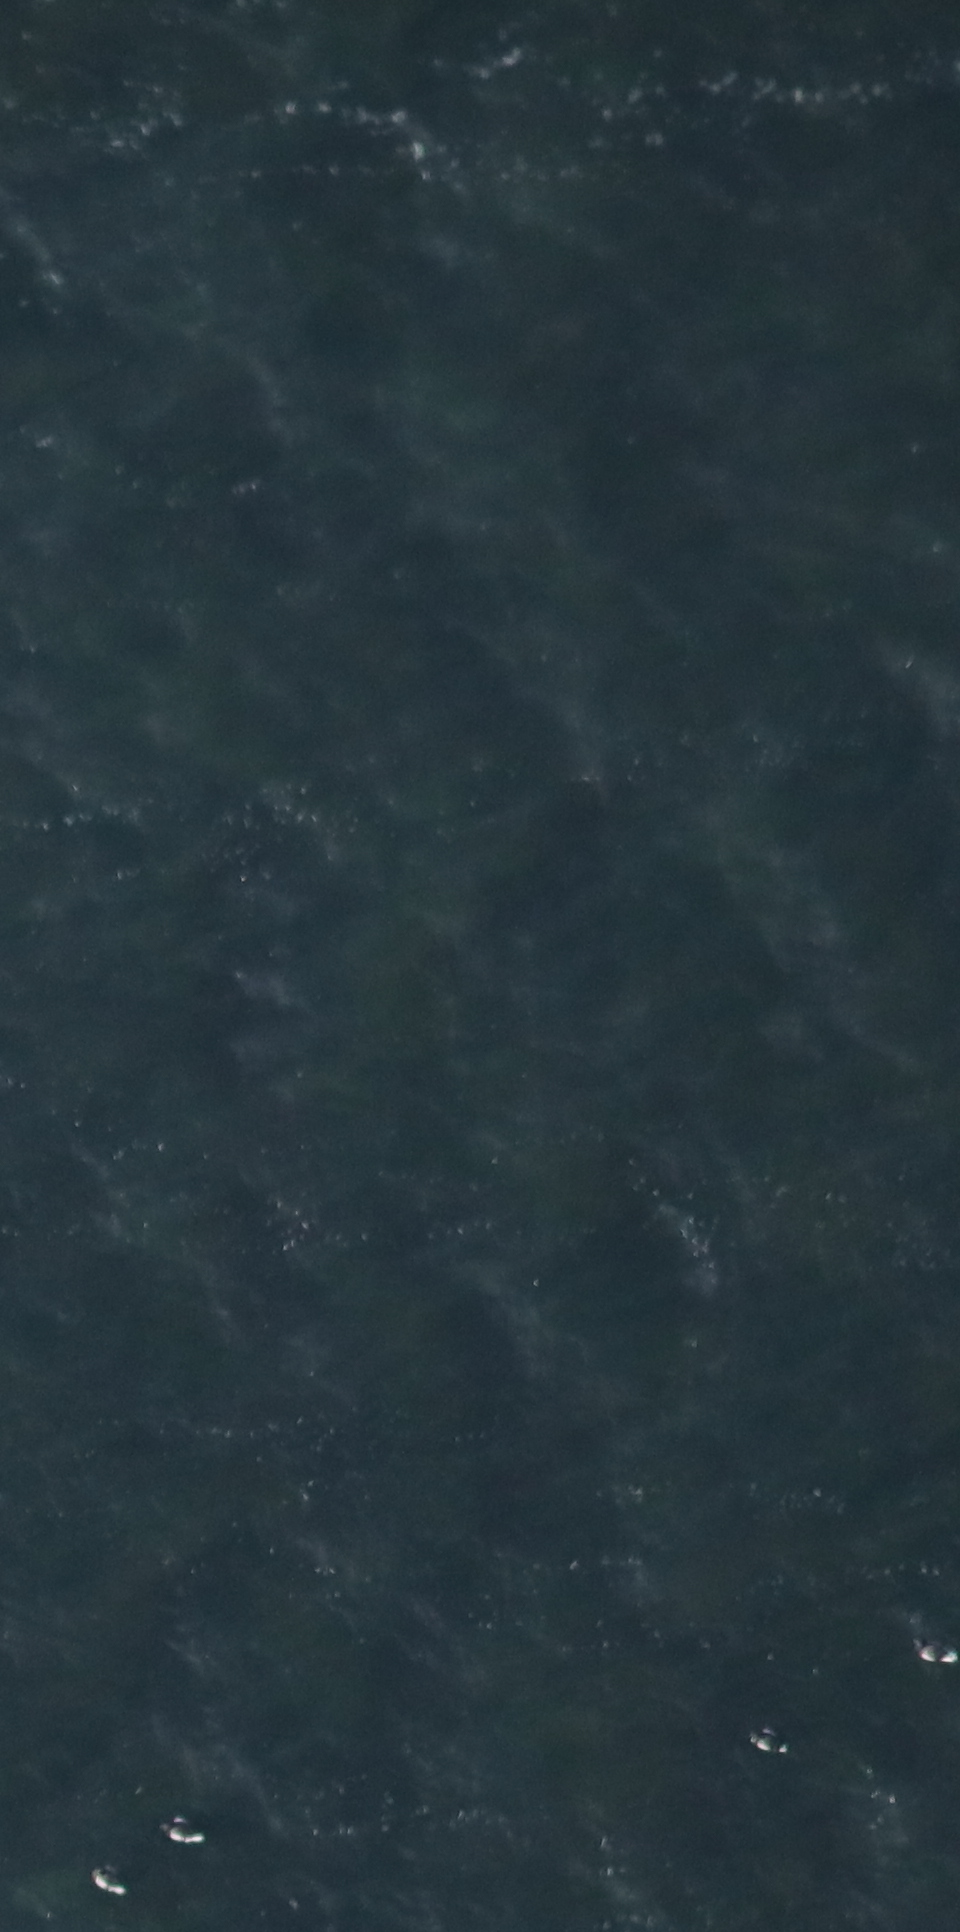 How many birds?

4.